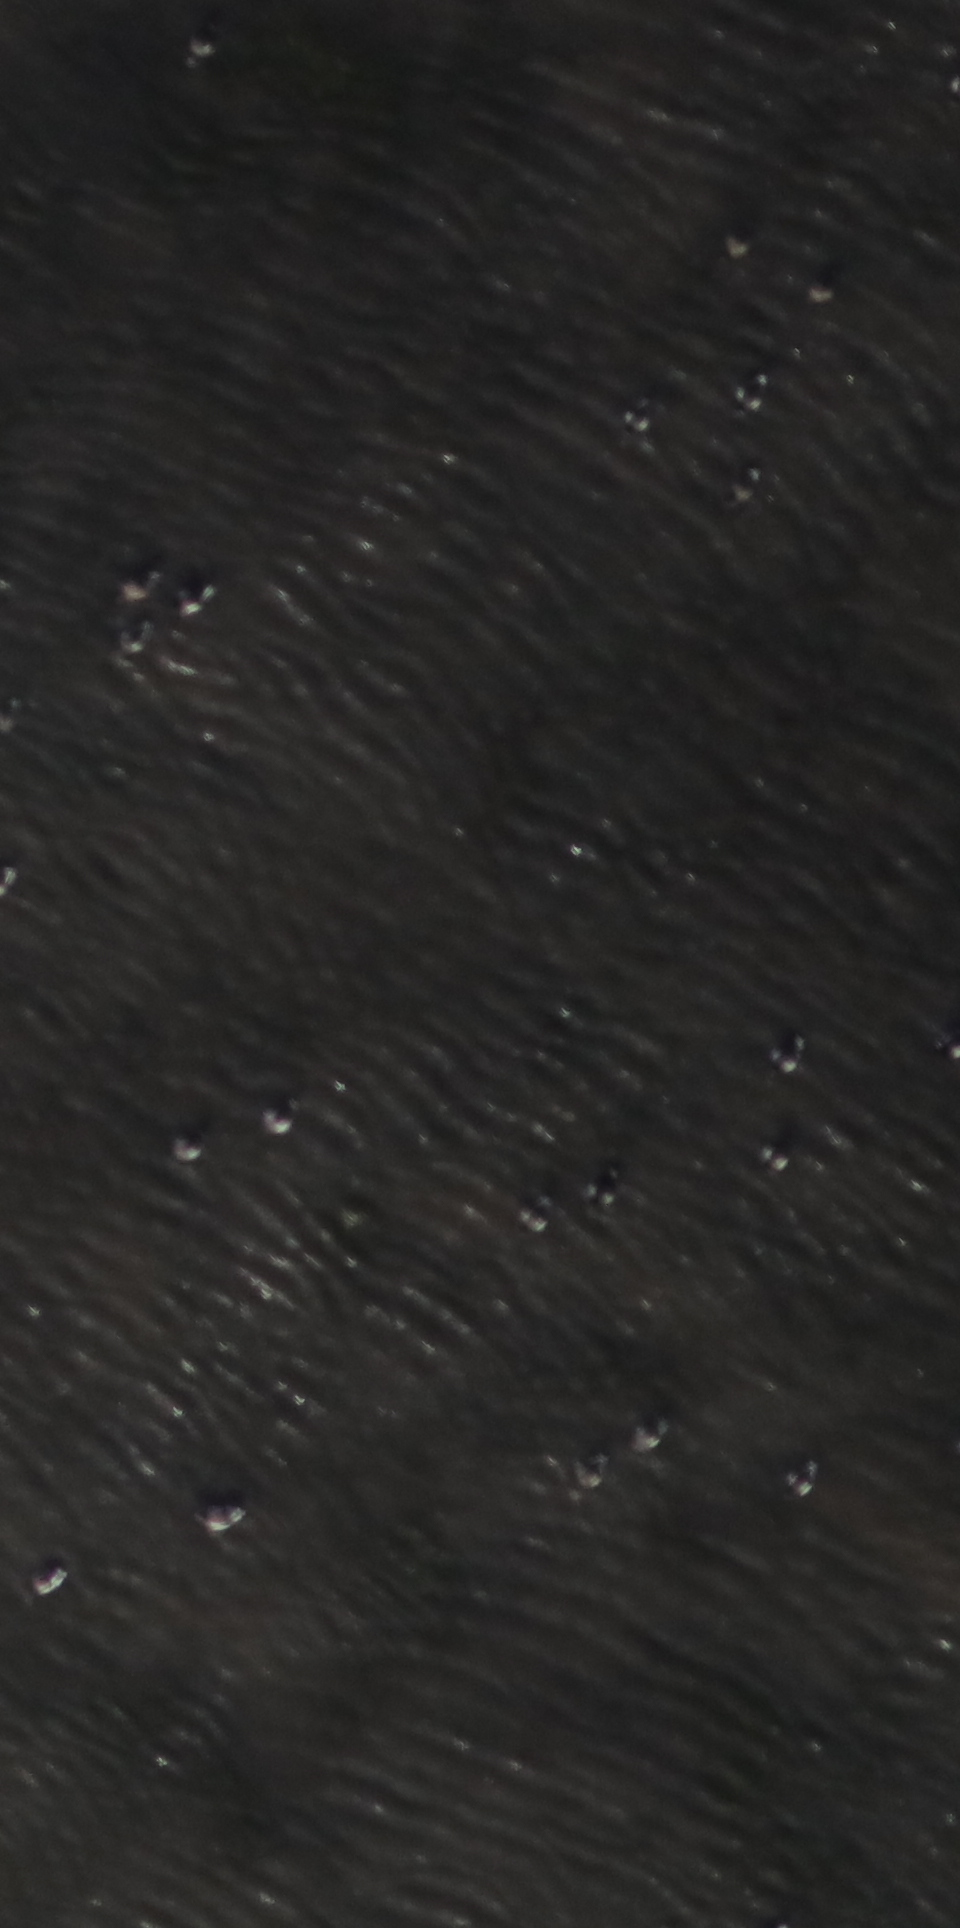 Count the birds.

19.